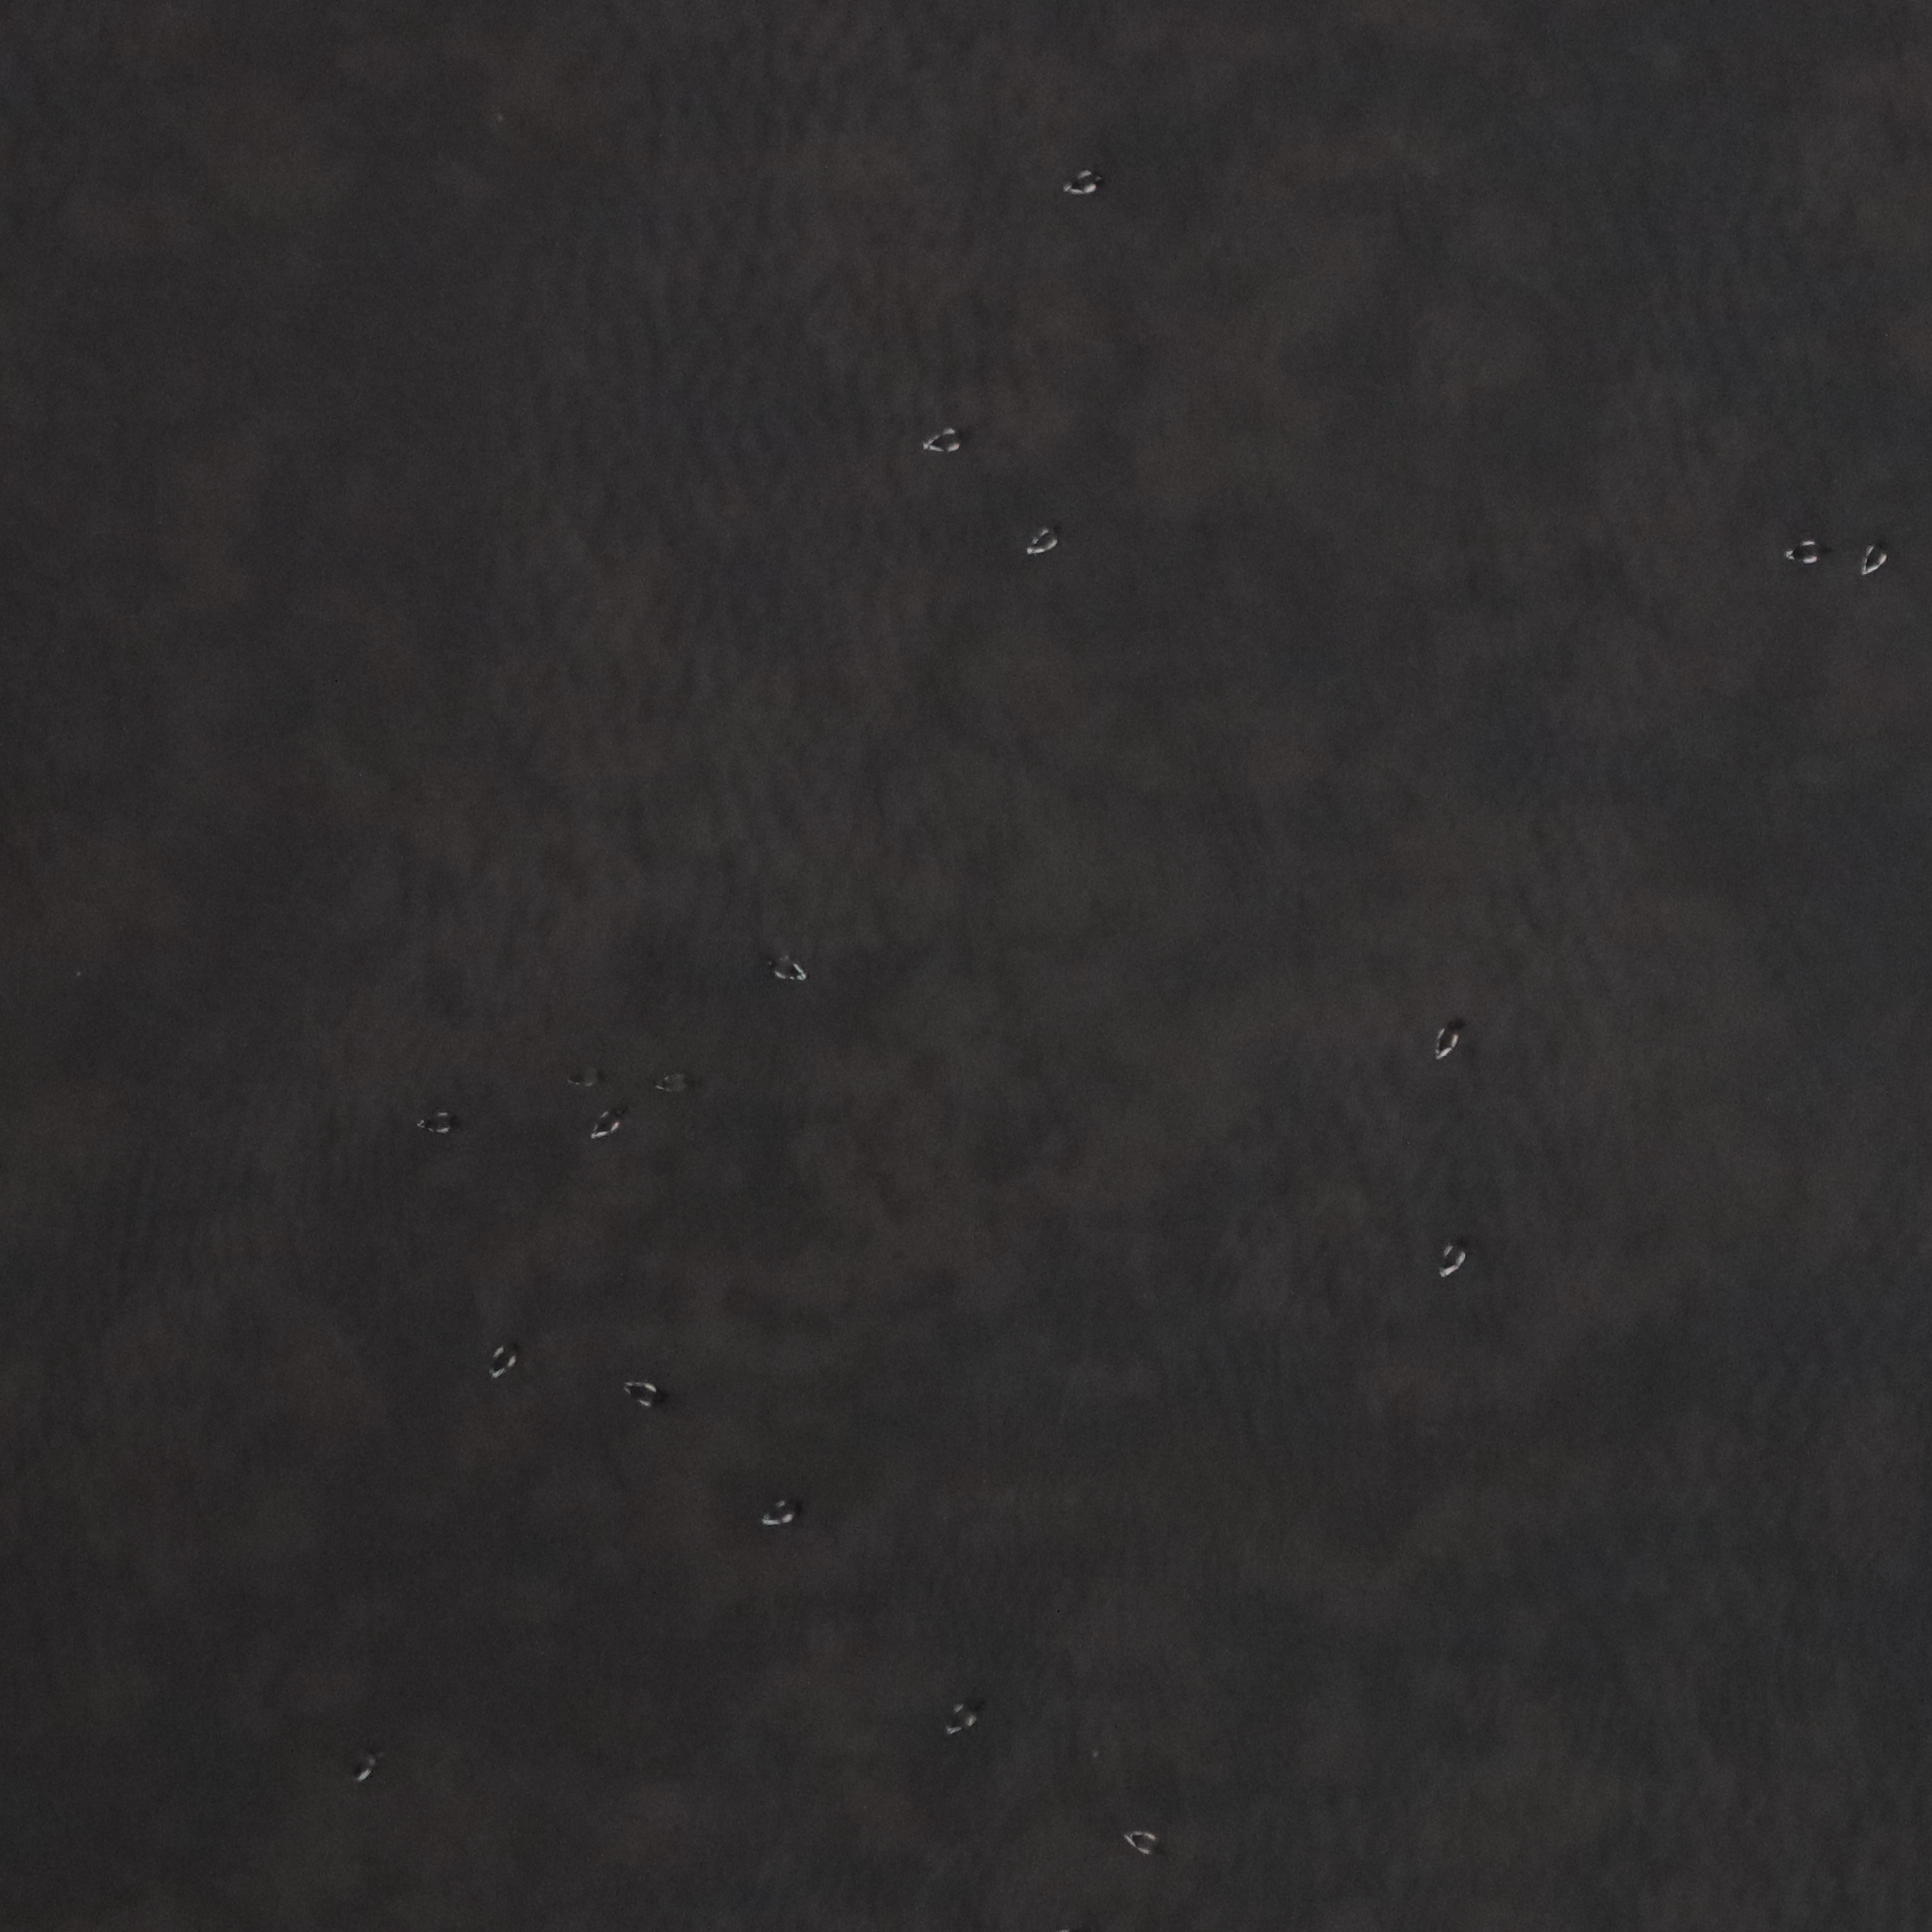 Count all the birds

18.